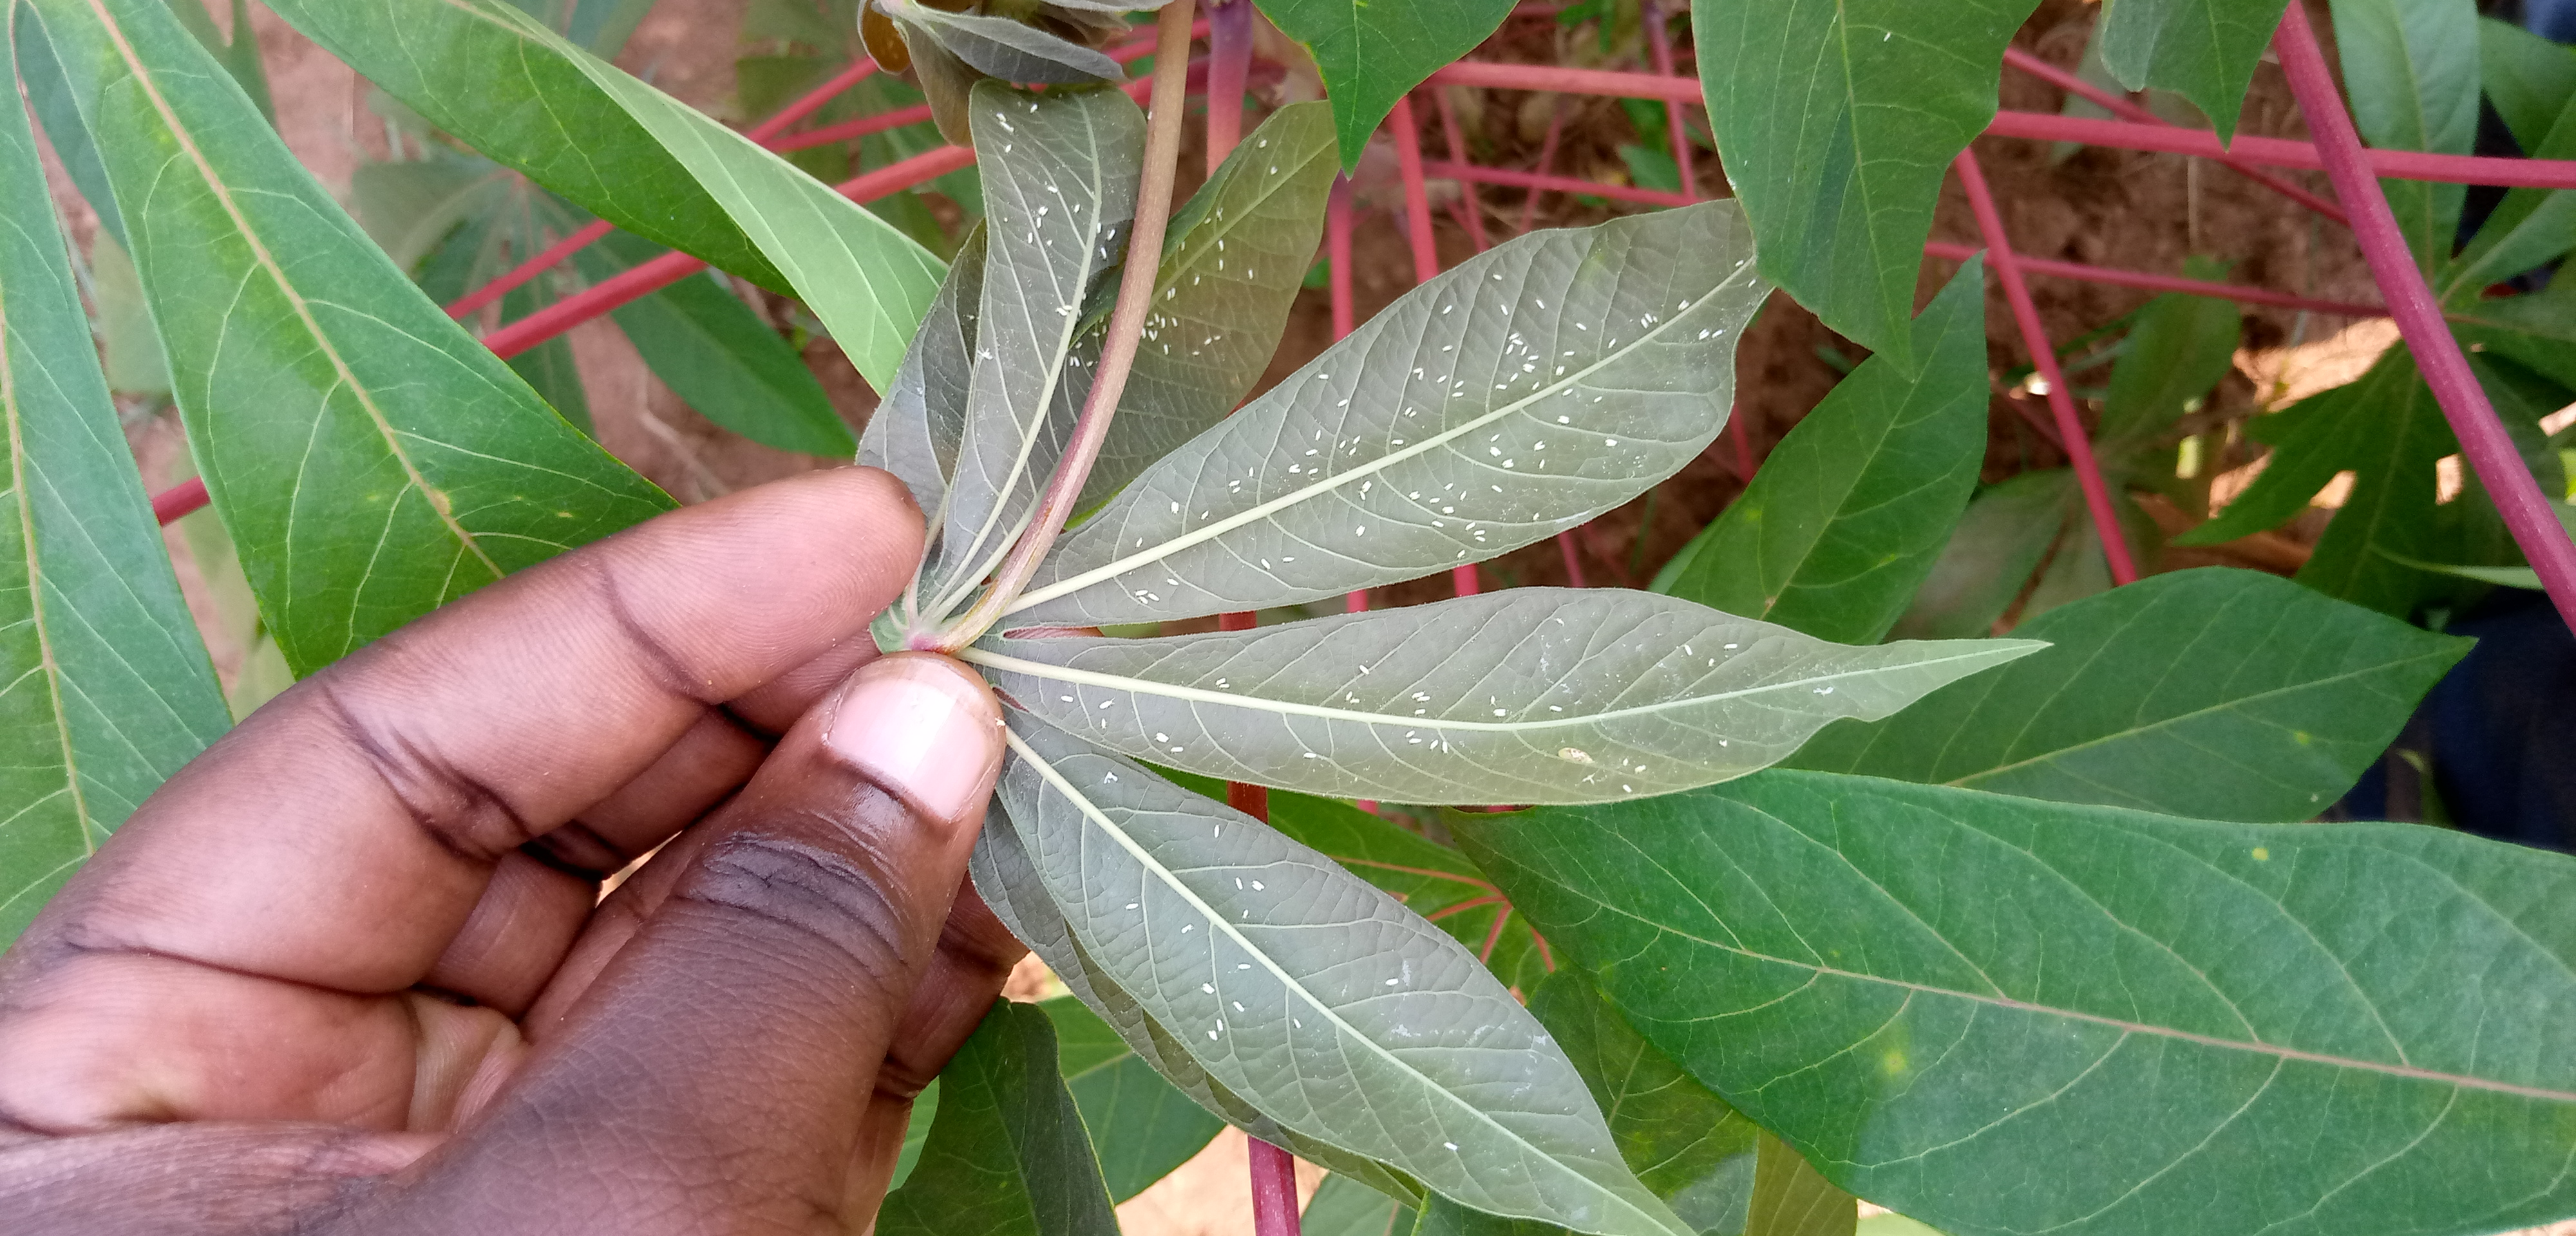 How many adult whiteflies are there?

192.